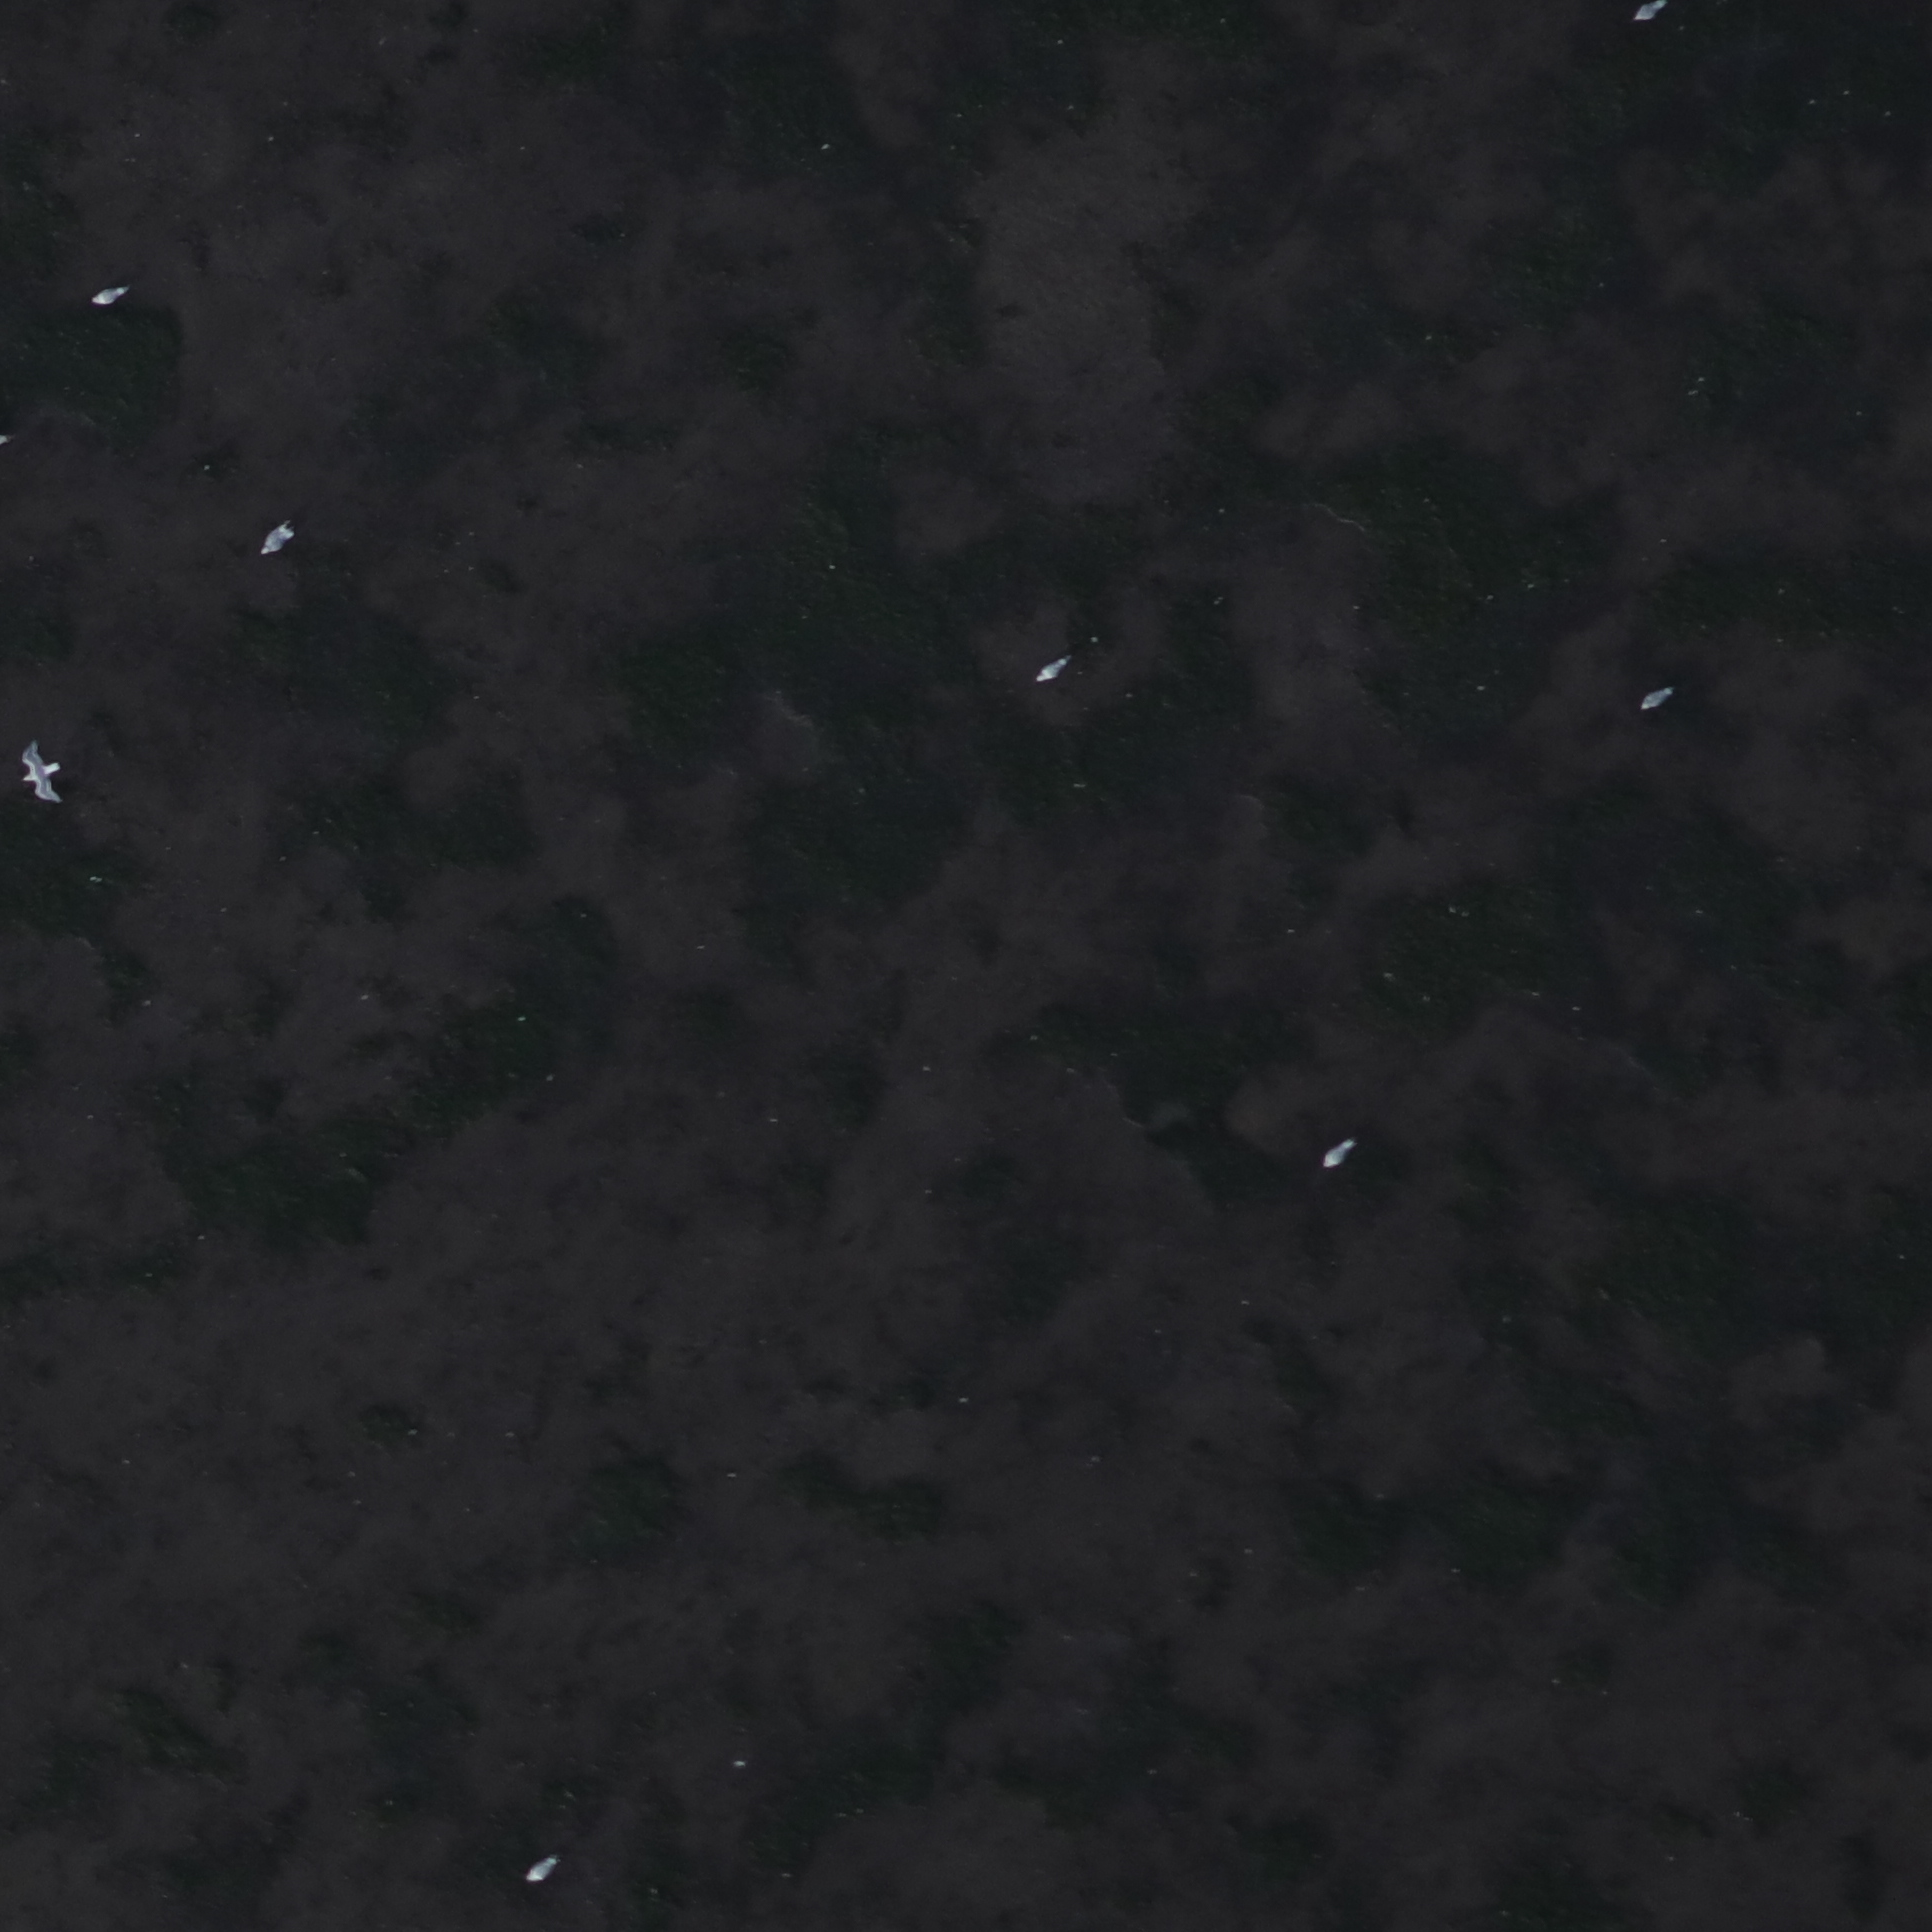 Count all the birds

7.